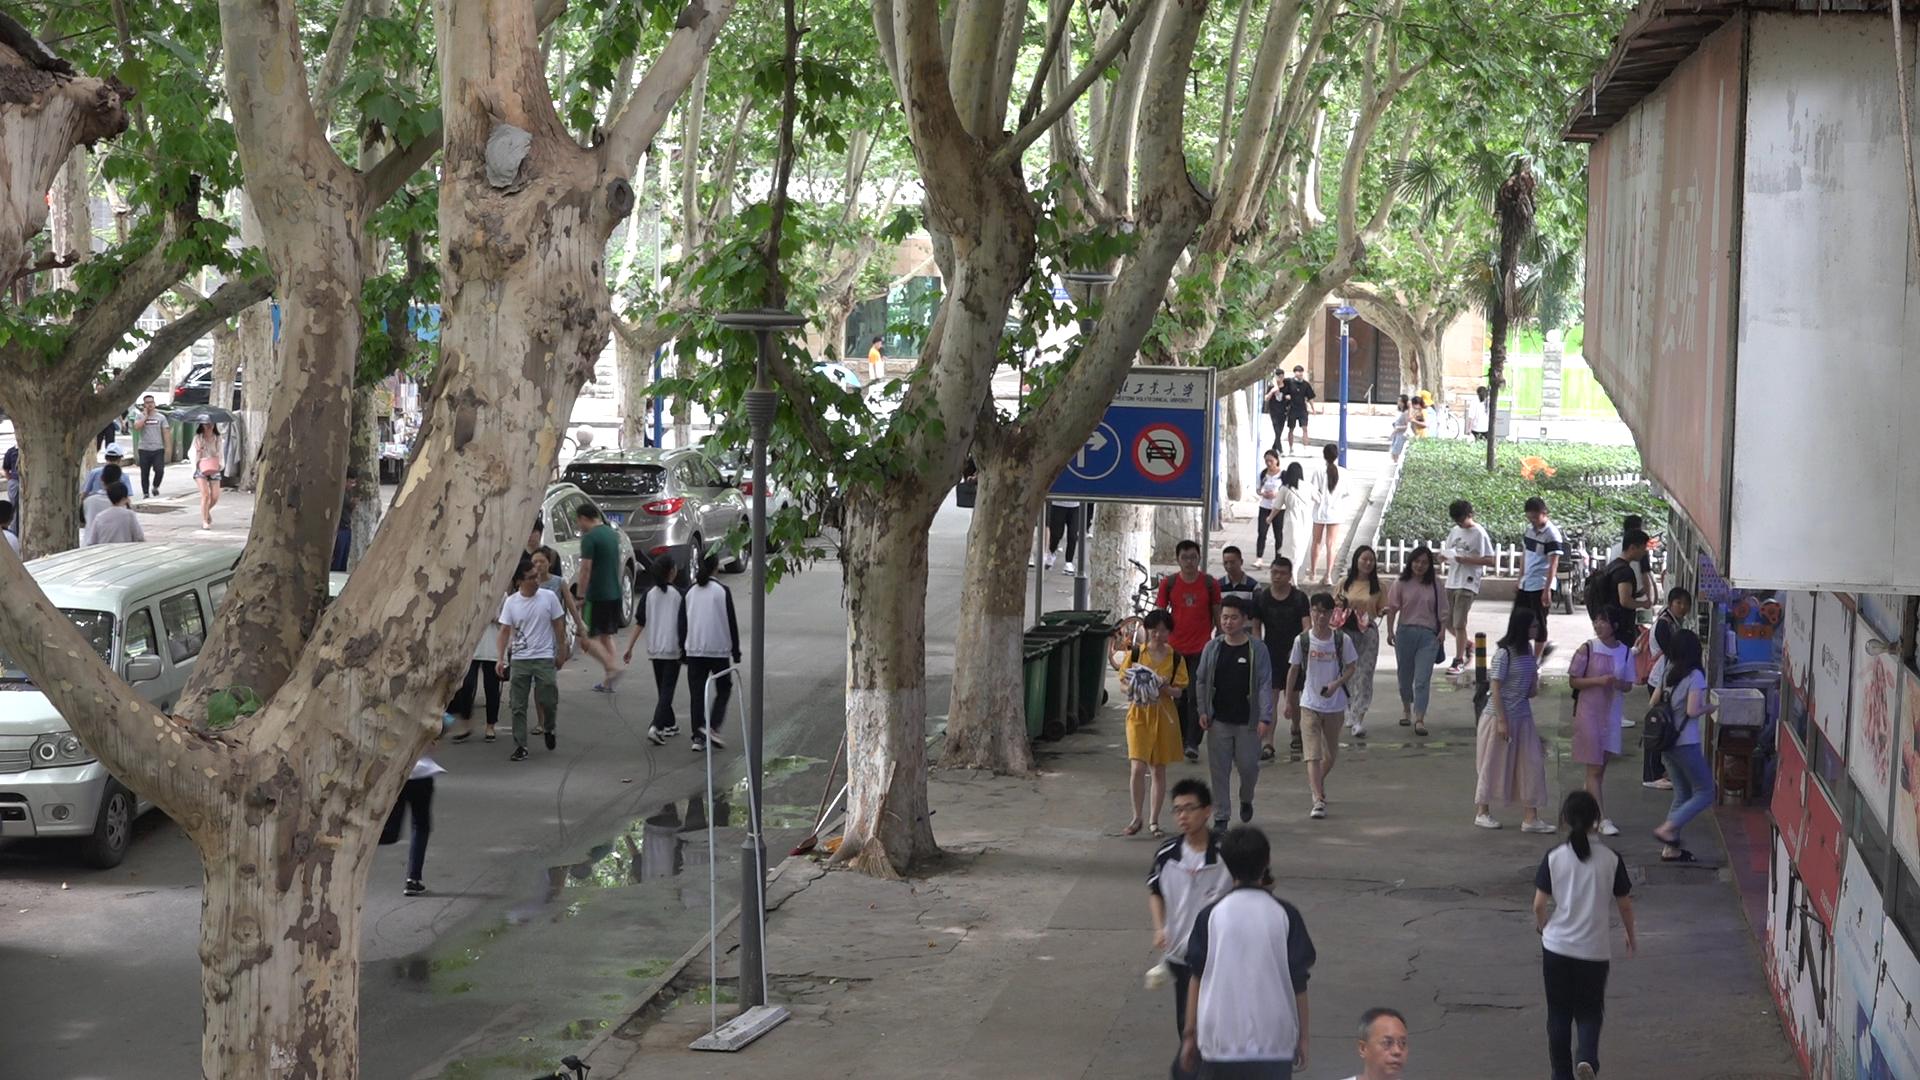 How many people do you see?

46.